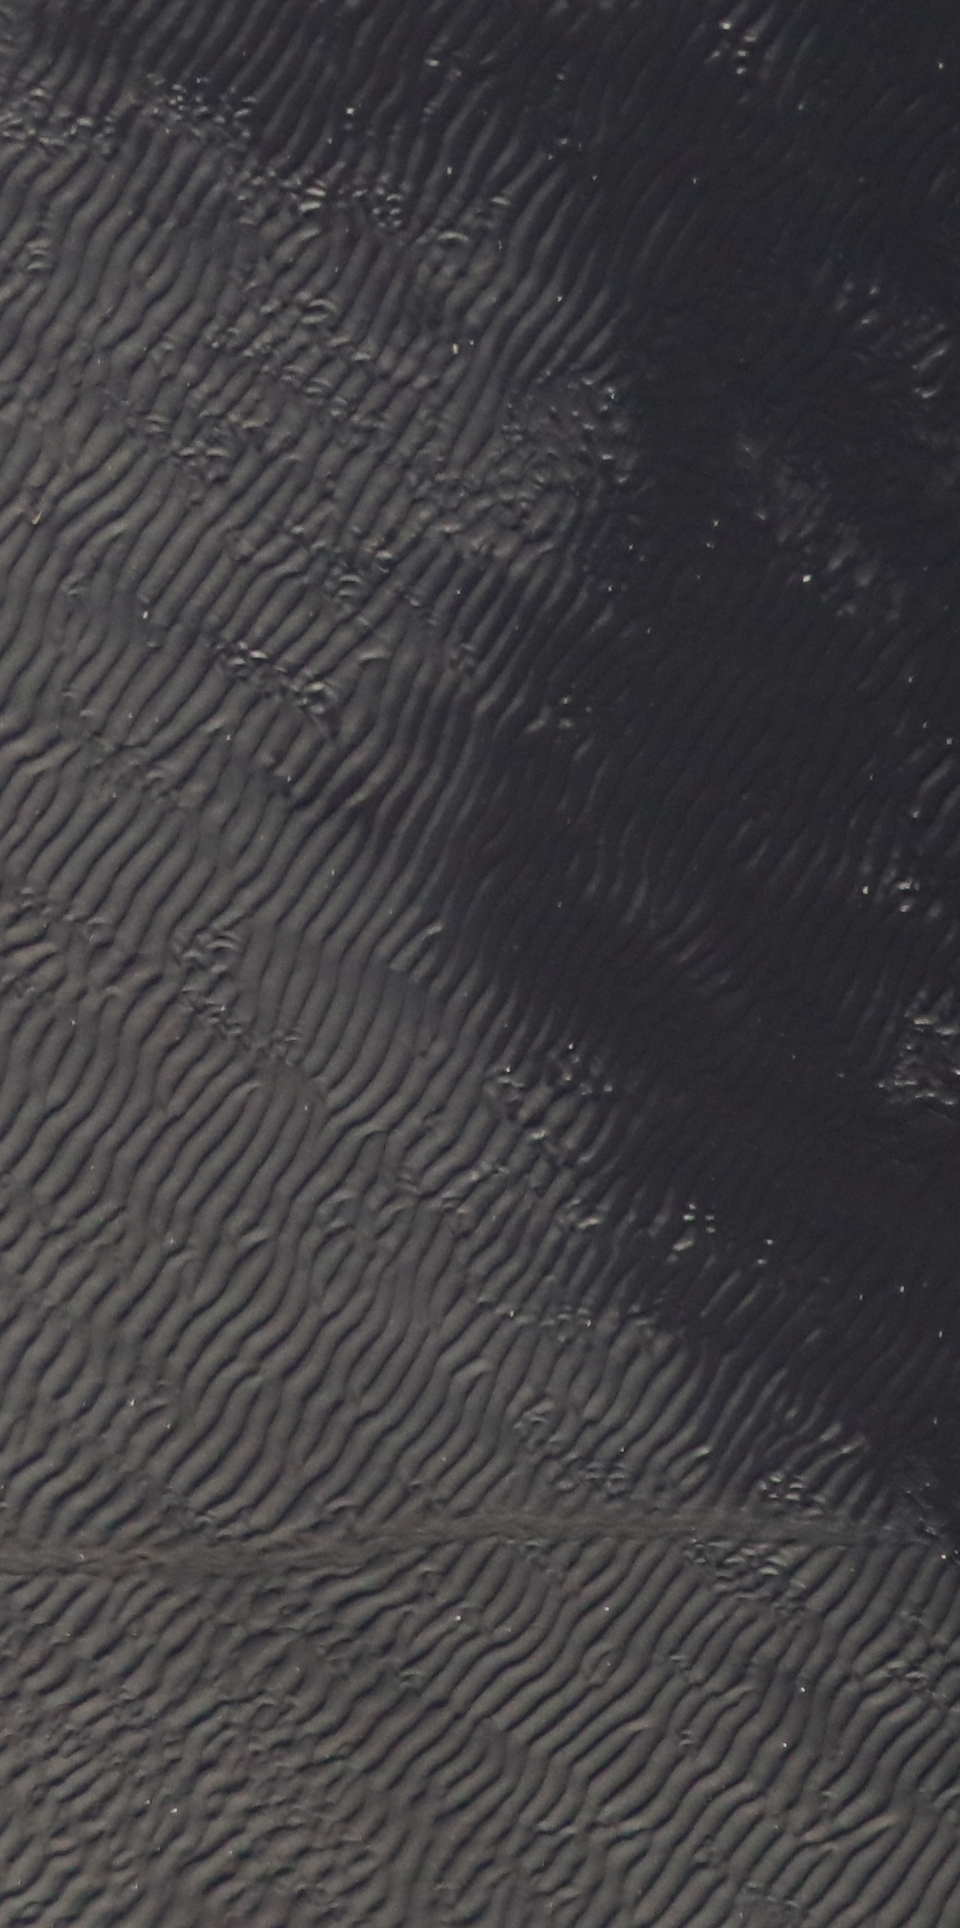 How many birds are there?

0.